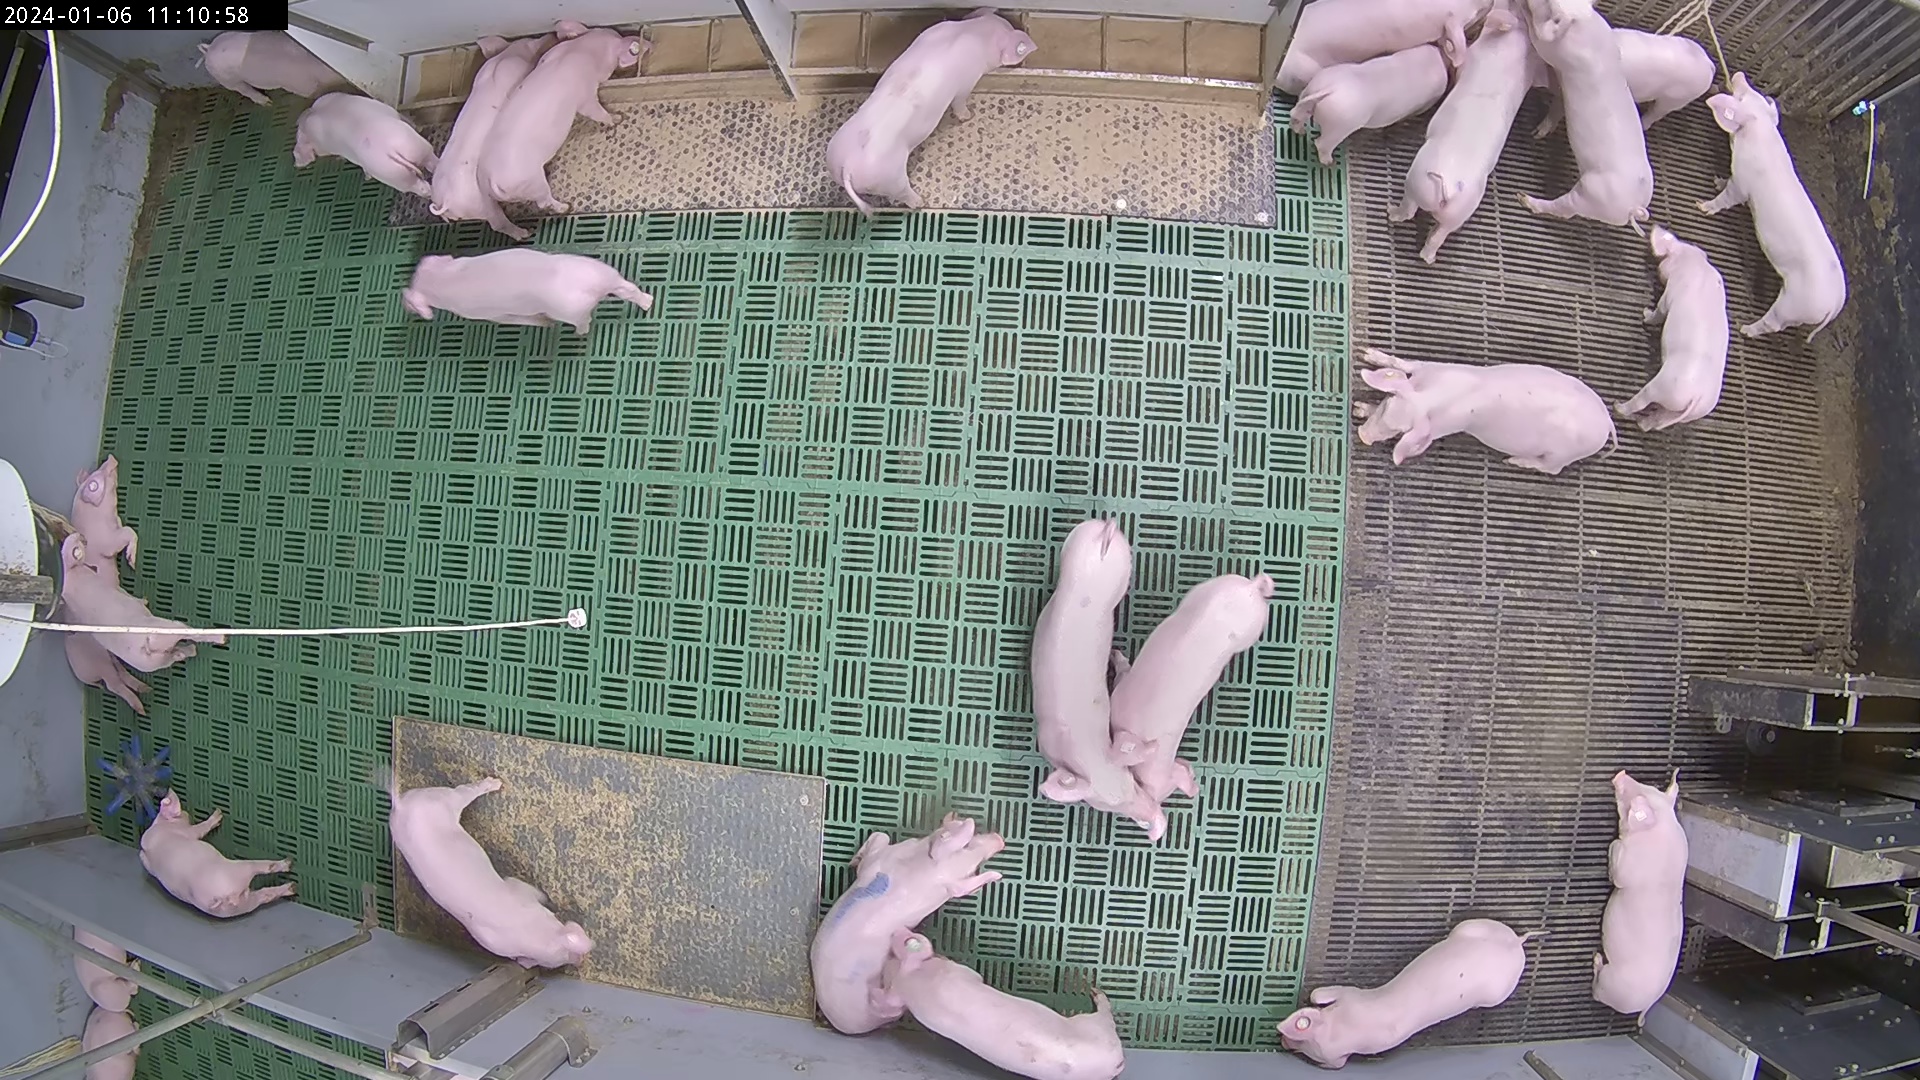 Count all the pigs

27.